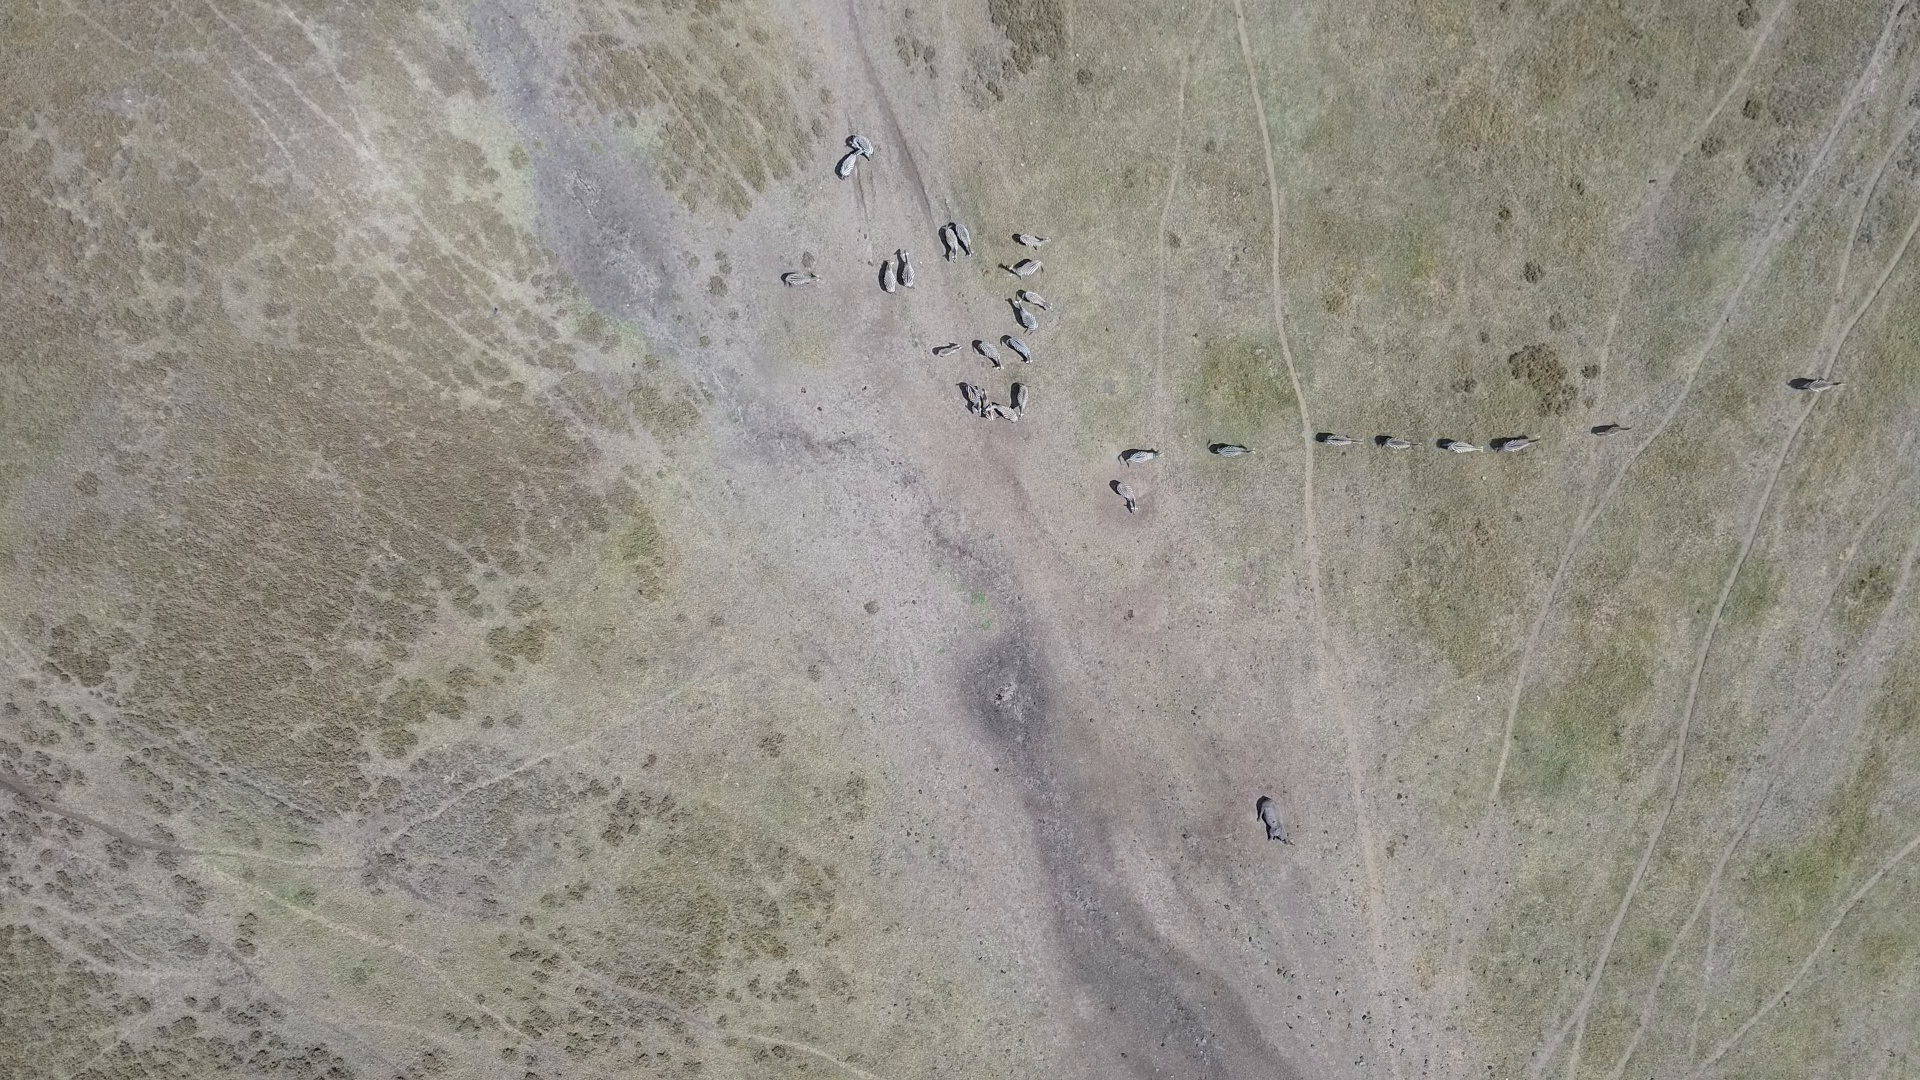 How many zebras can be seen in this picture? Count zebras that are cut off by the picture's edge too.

28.